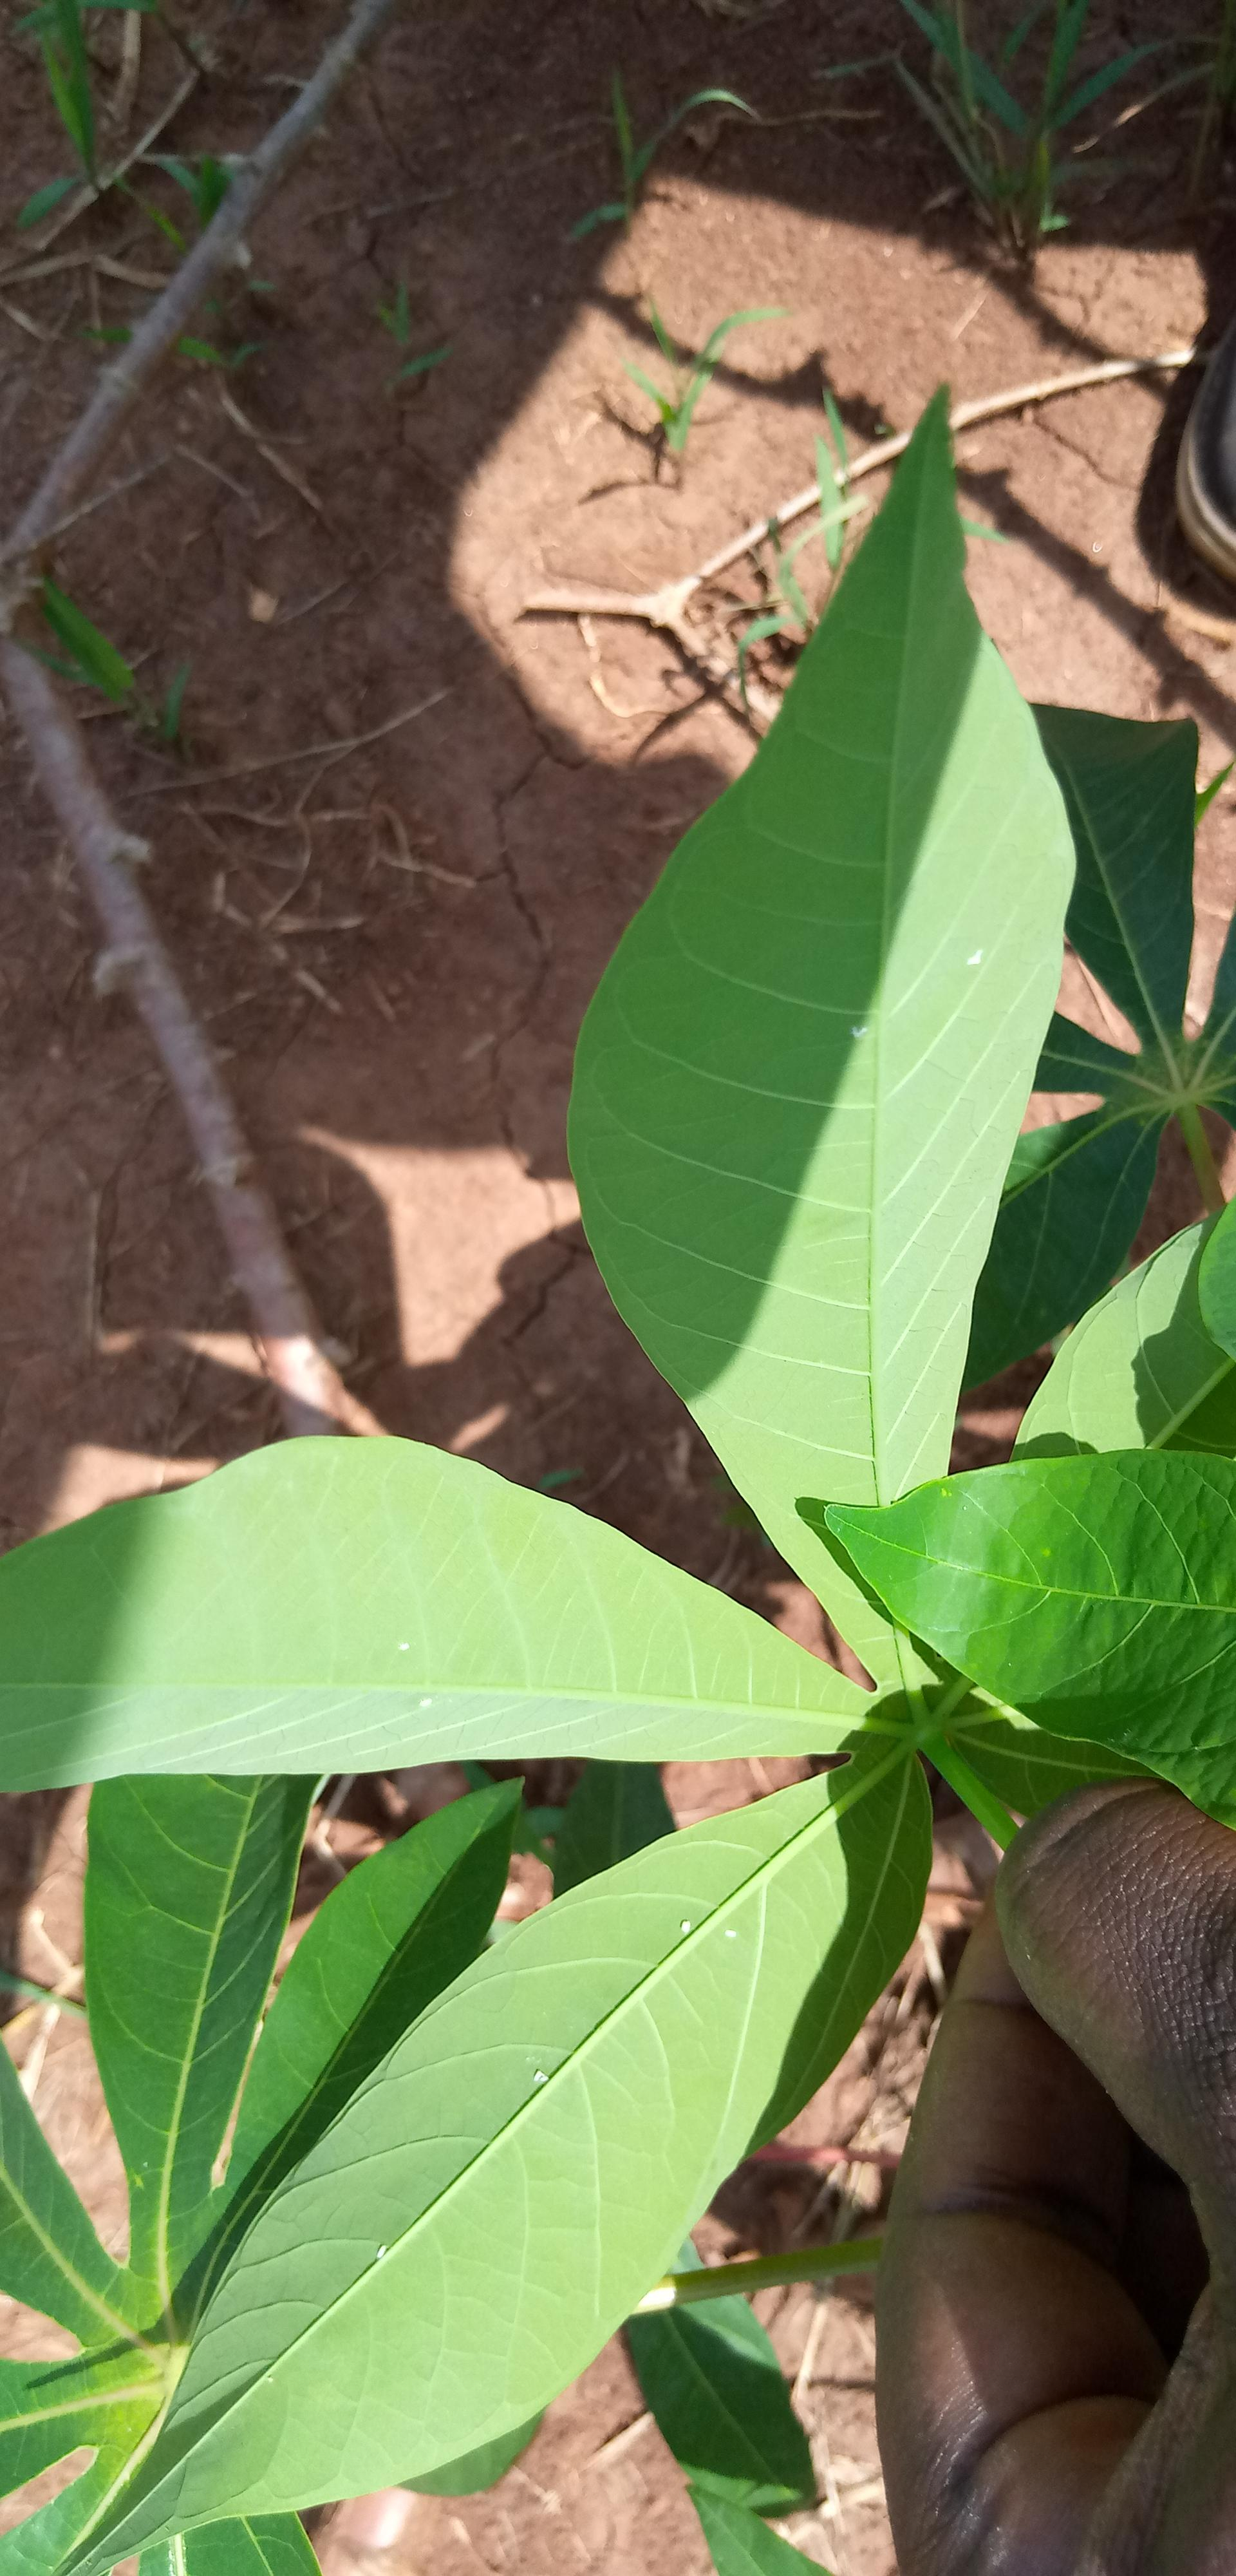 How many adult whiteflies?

8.